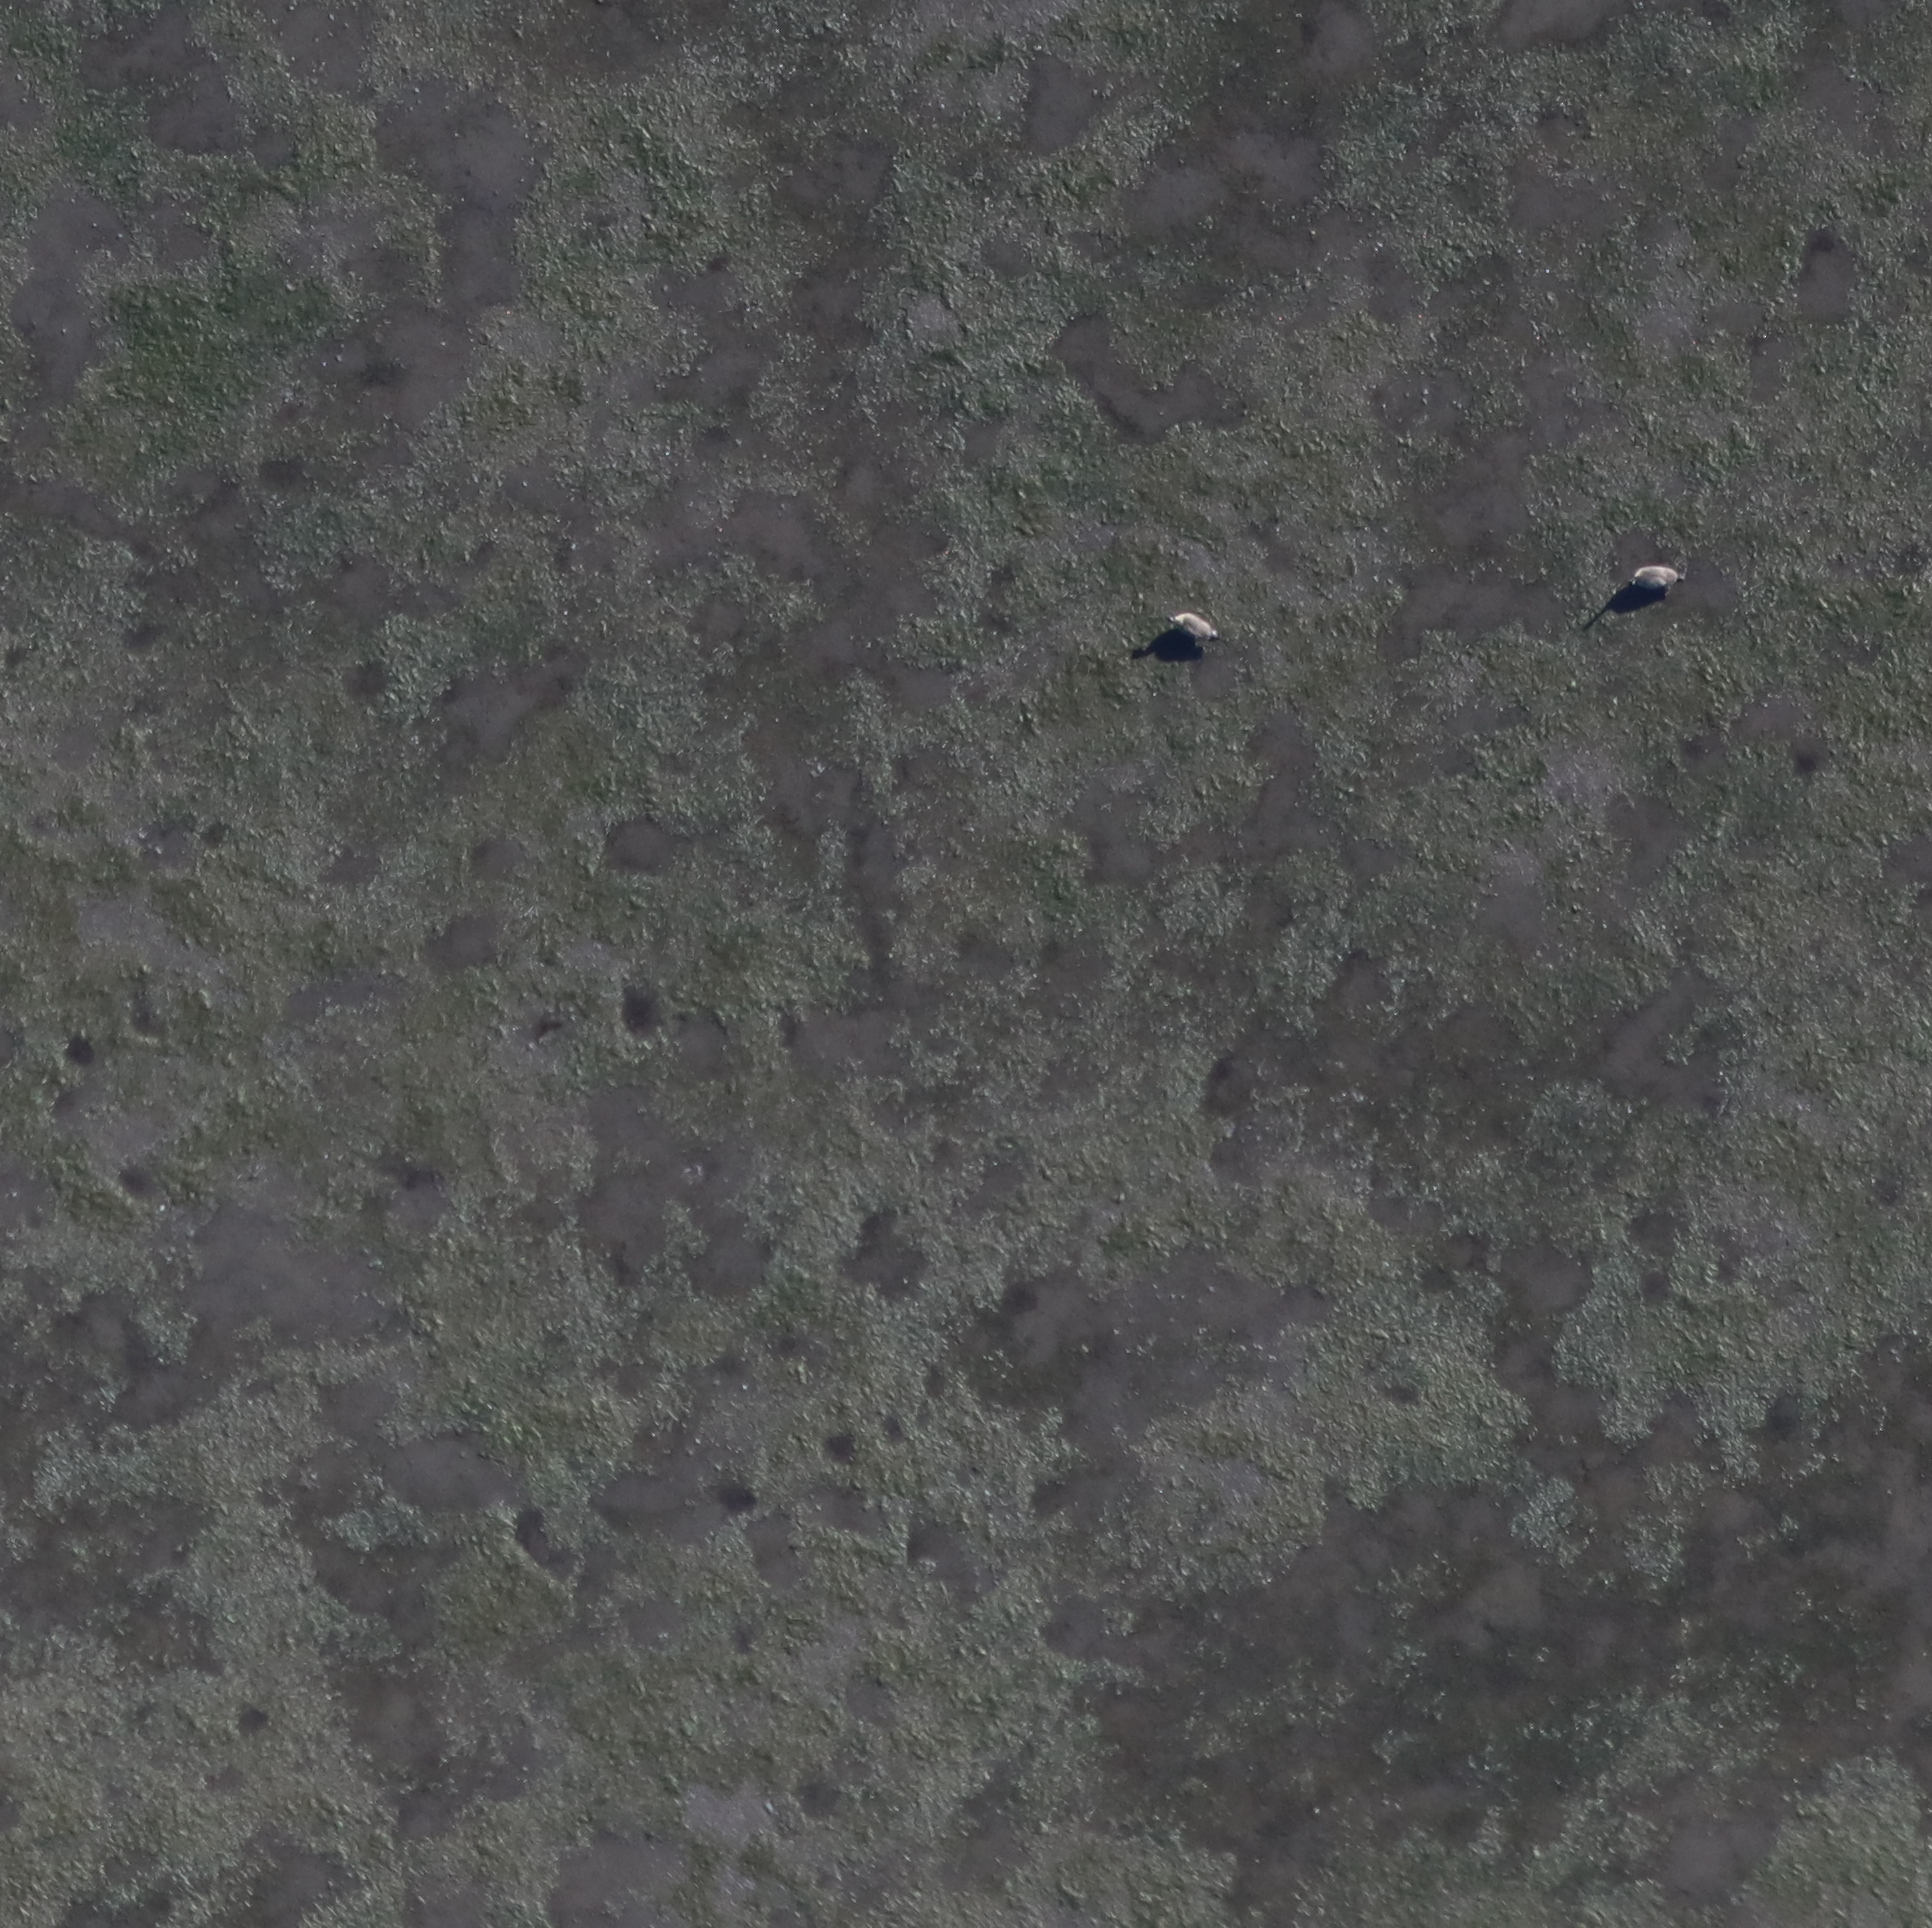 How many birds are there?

2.